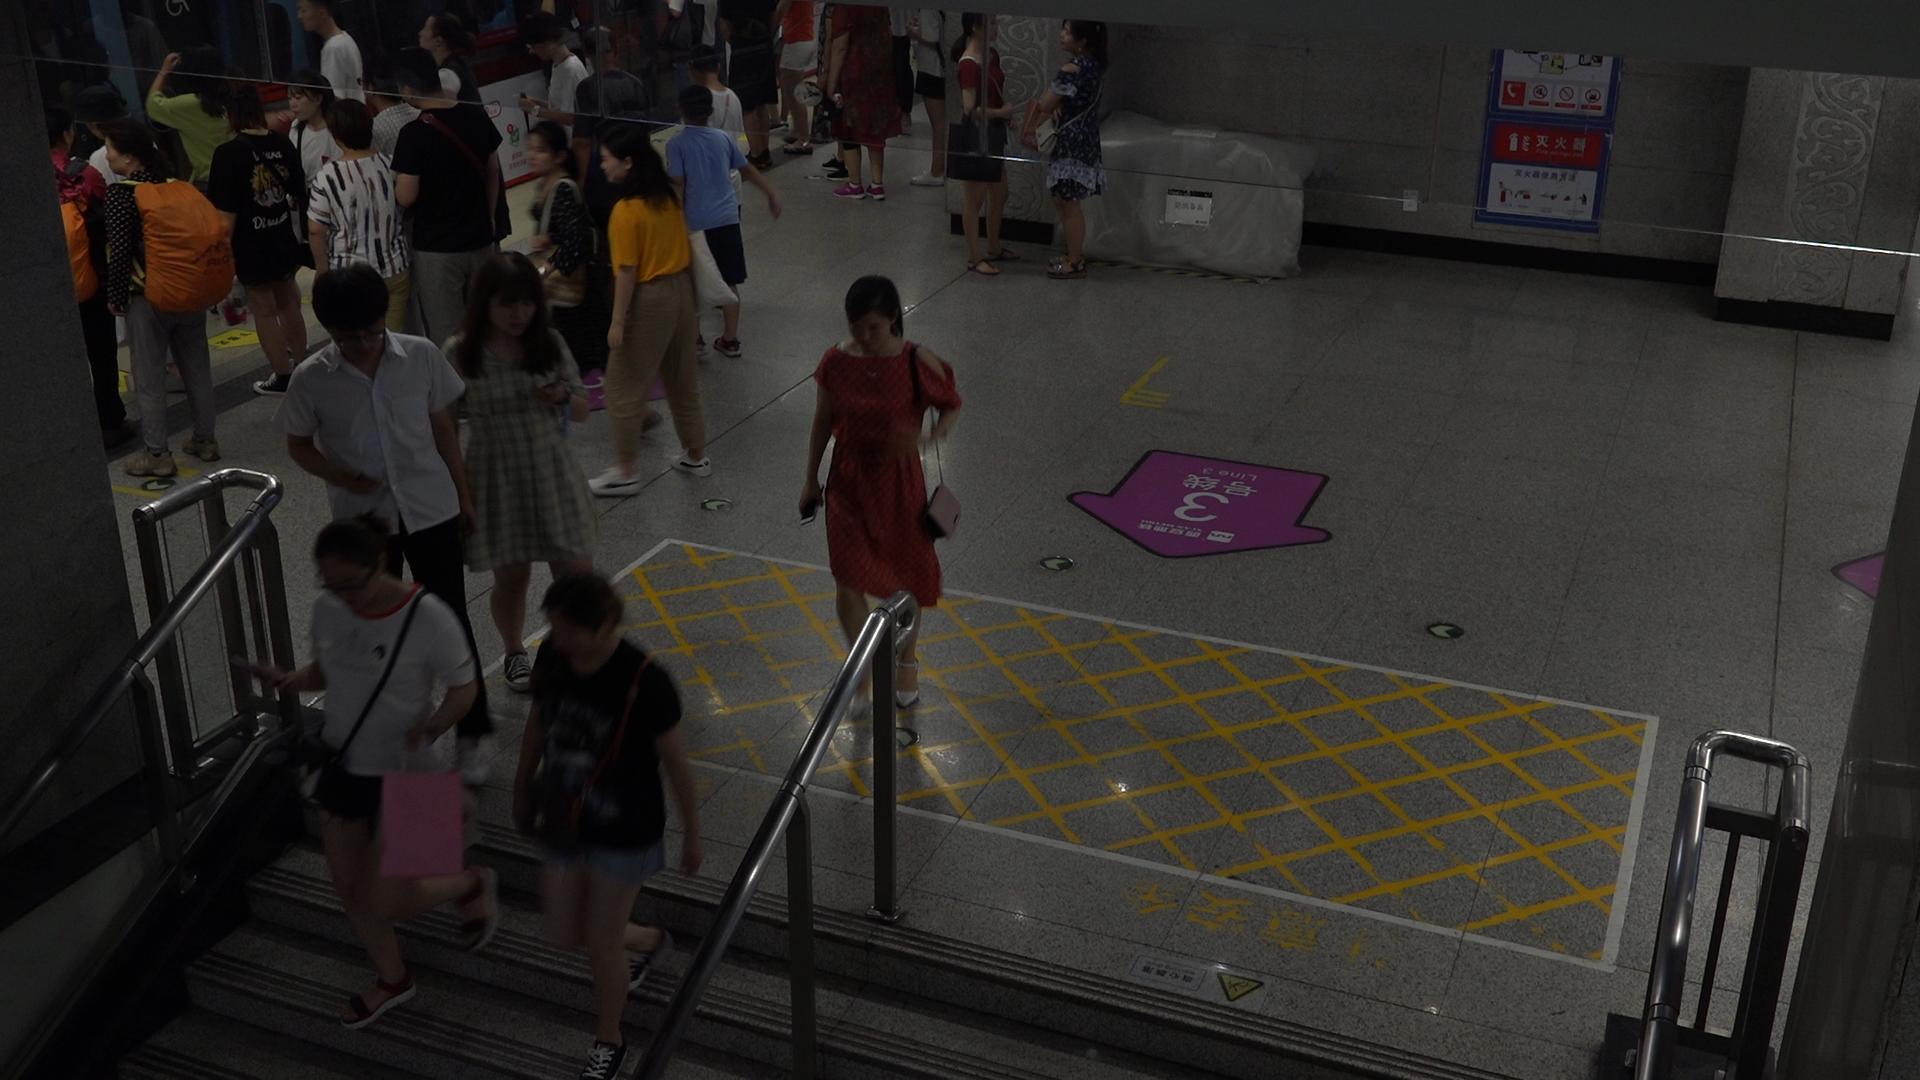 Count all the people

24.